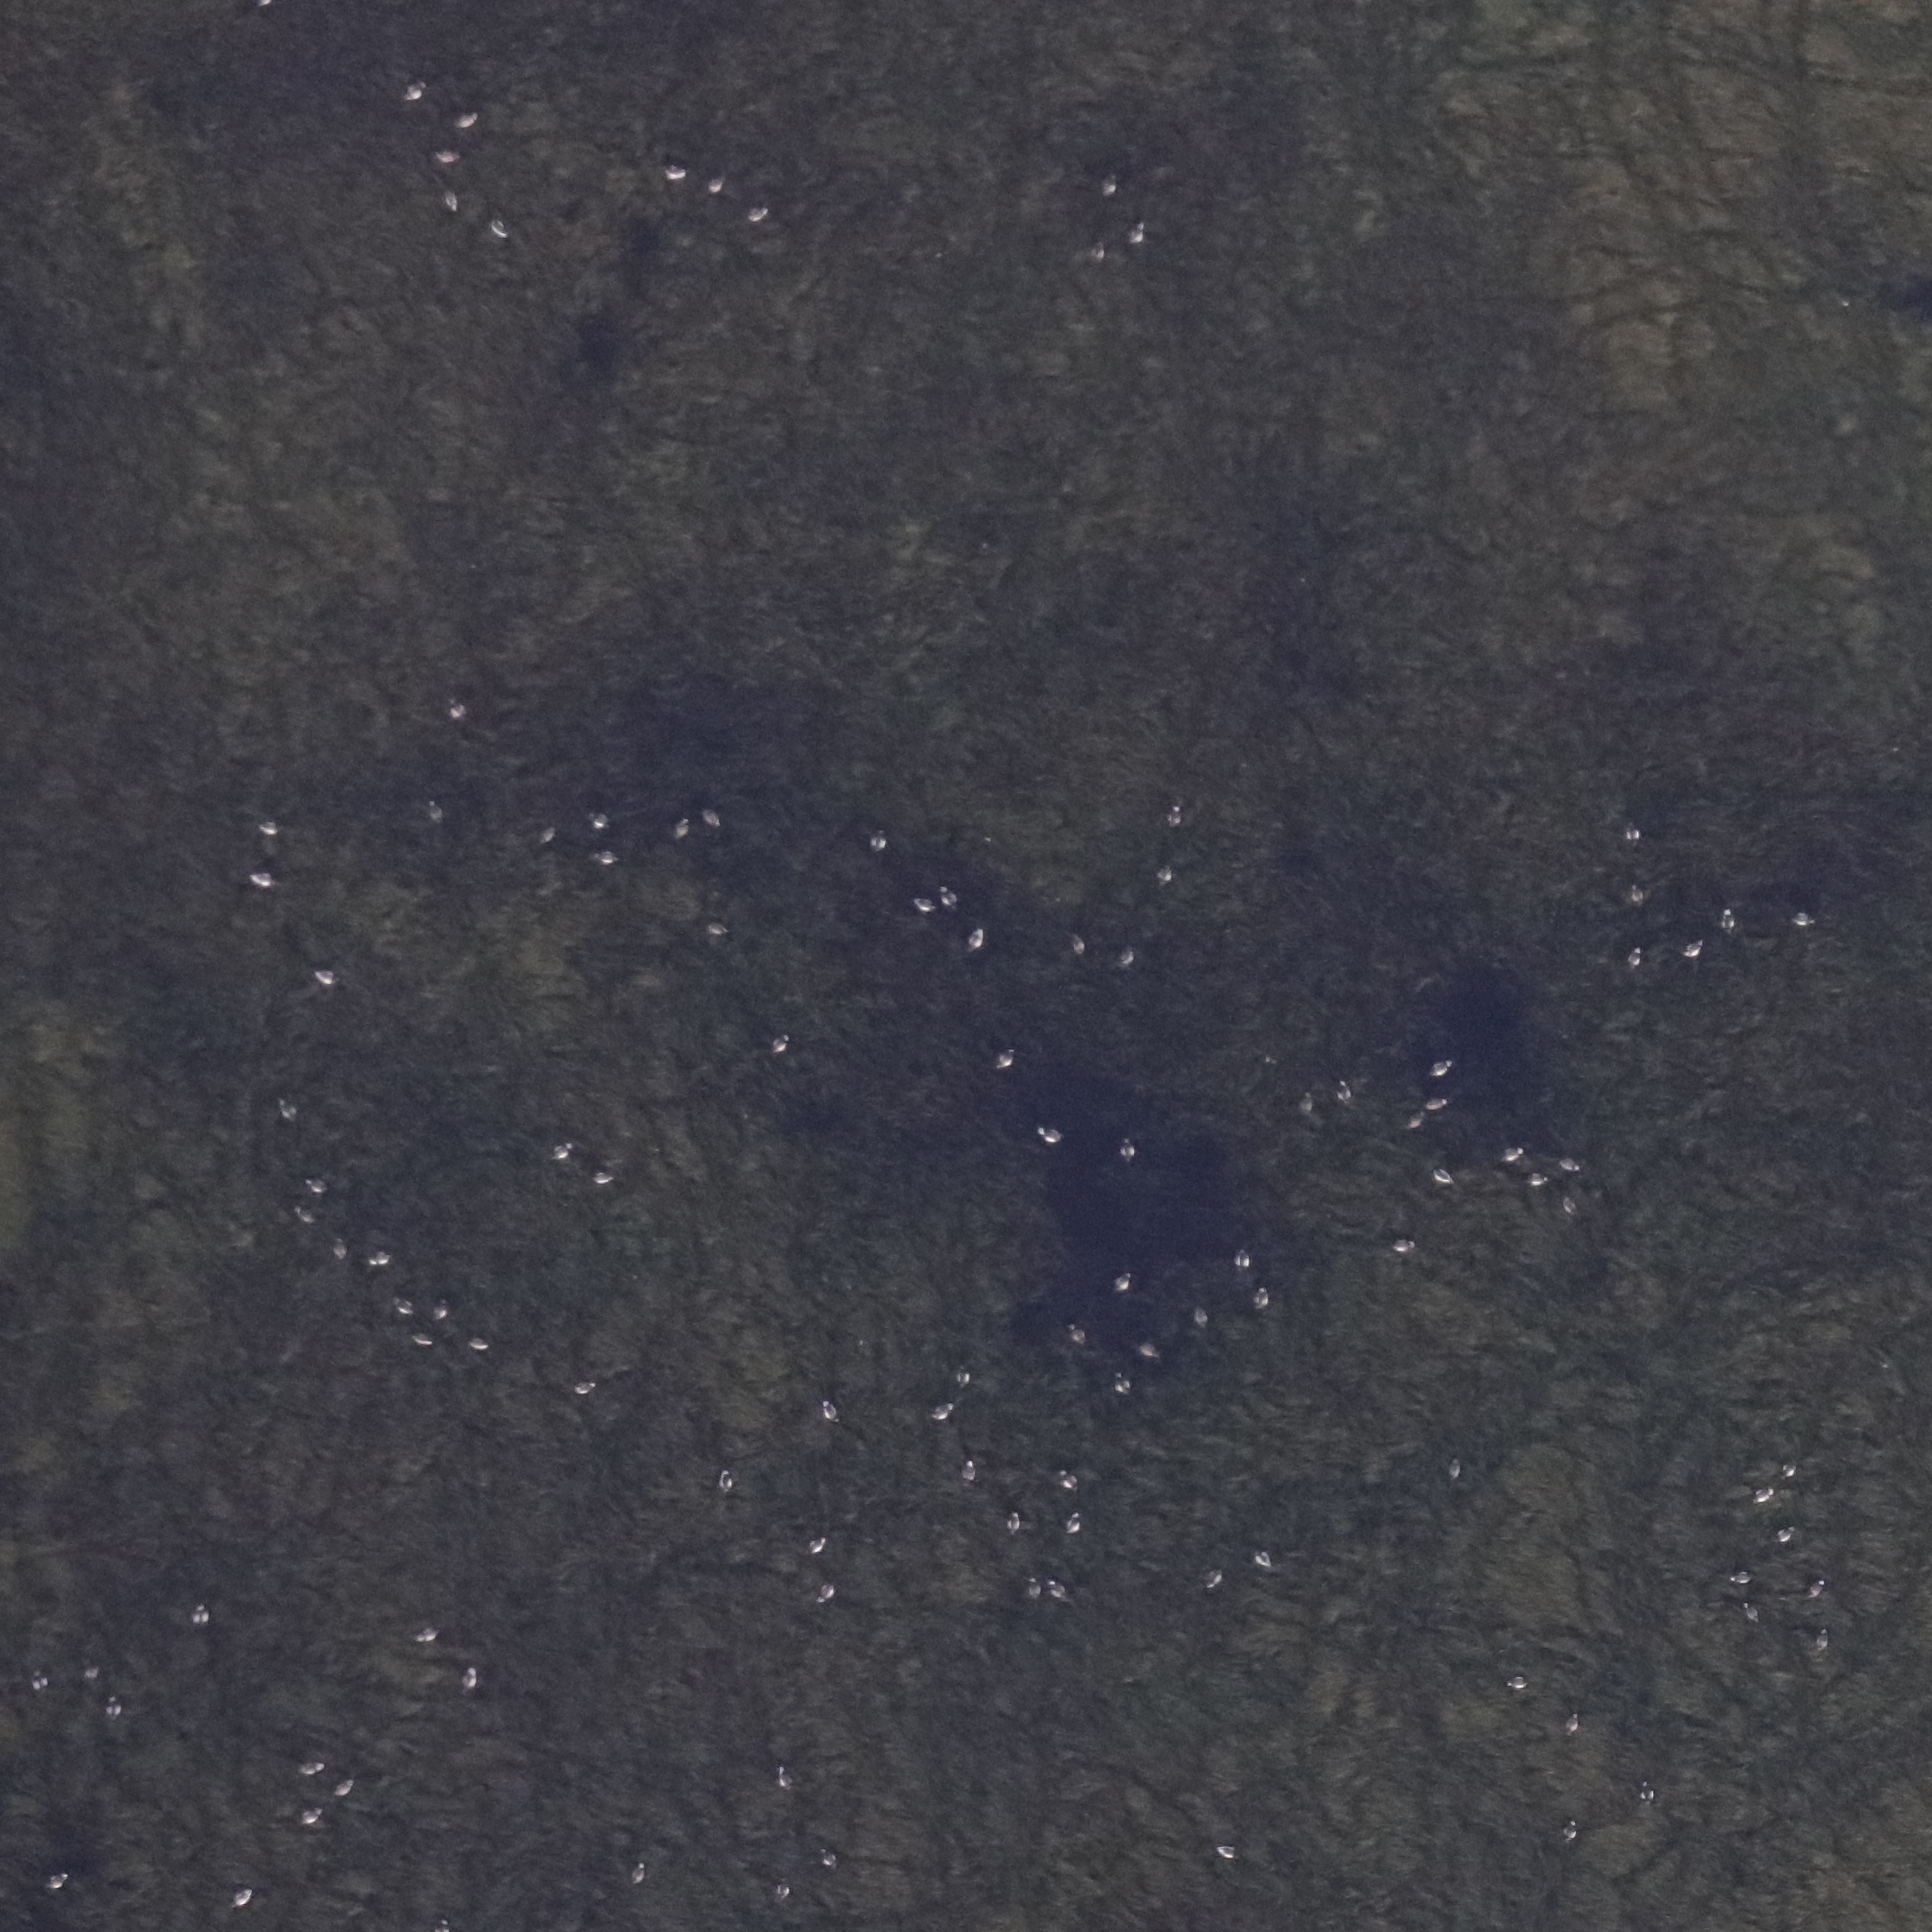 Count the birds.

113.